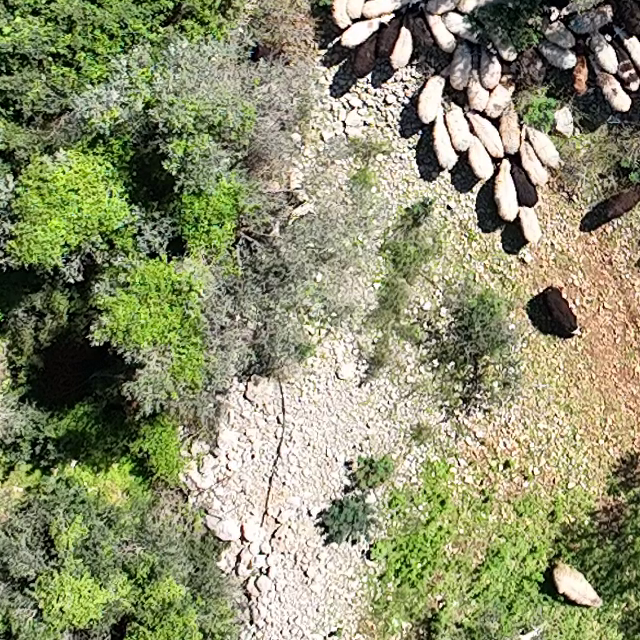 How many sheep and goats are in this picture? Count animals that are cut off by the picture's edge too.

40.